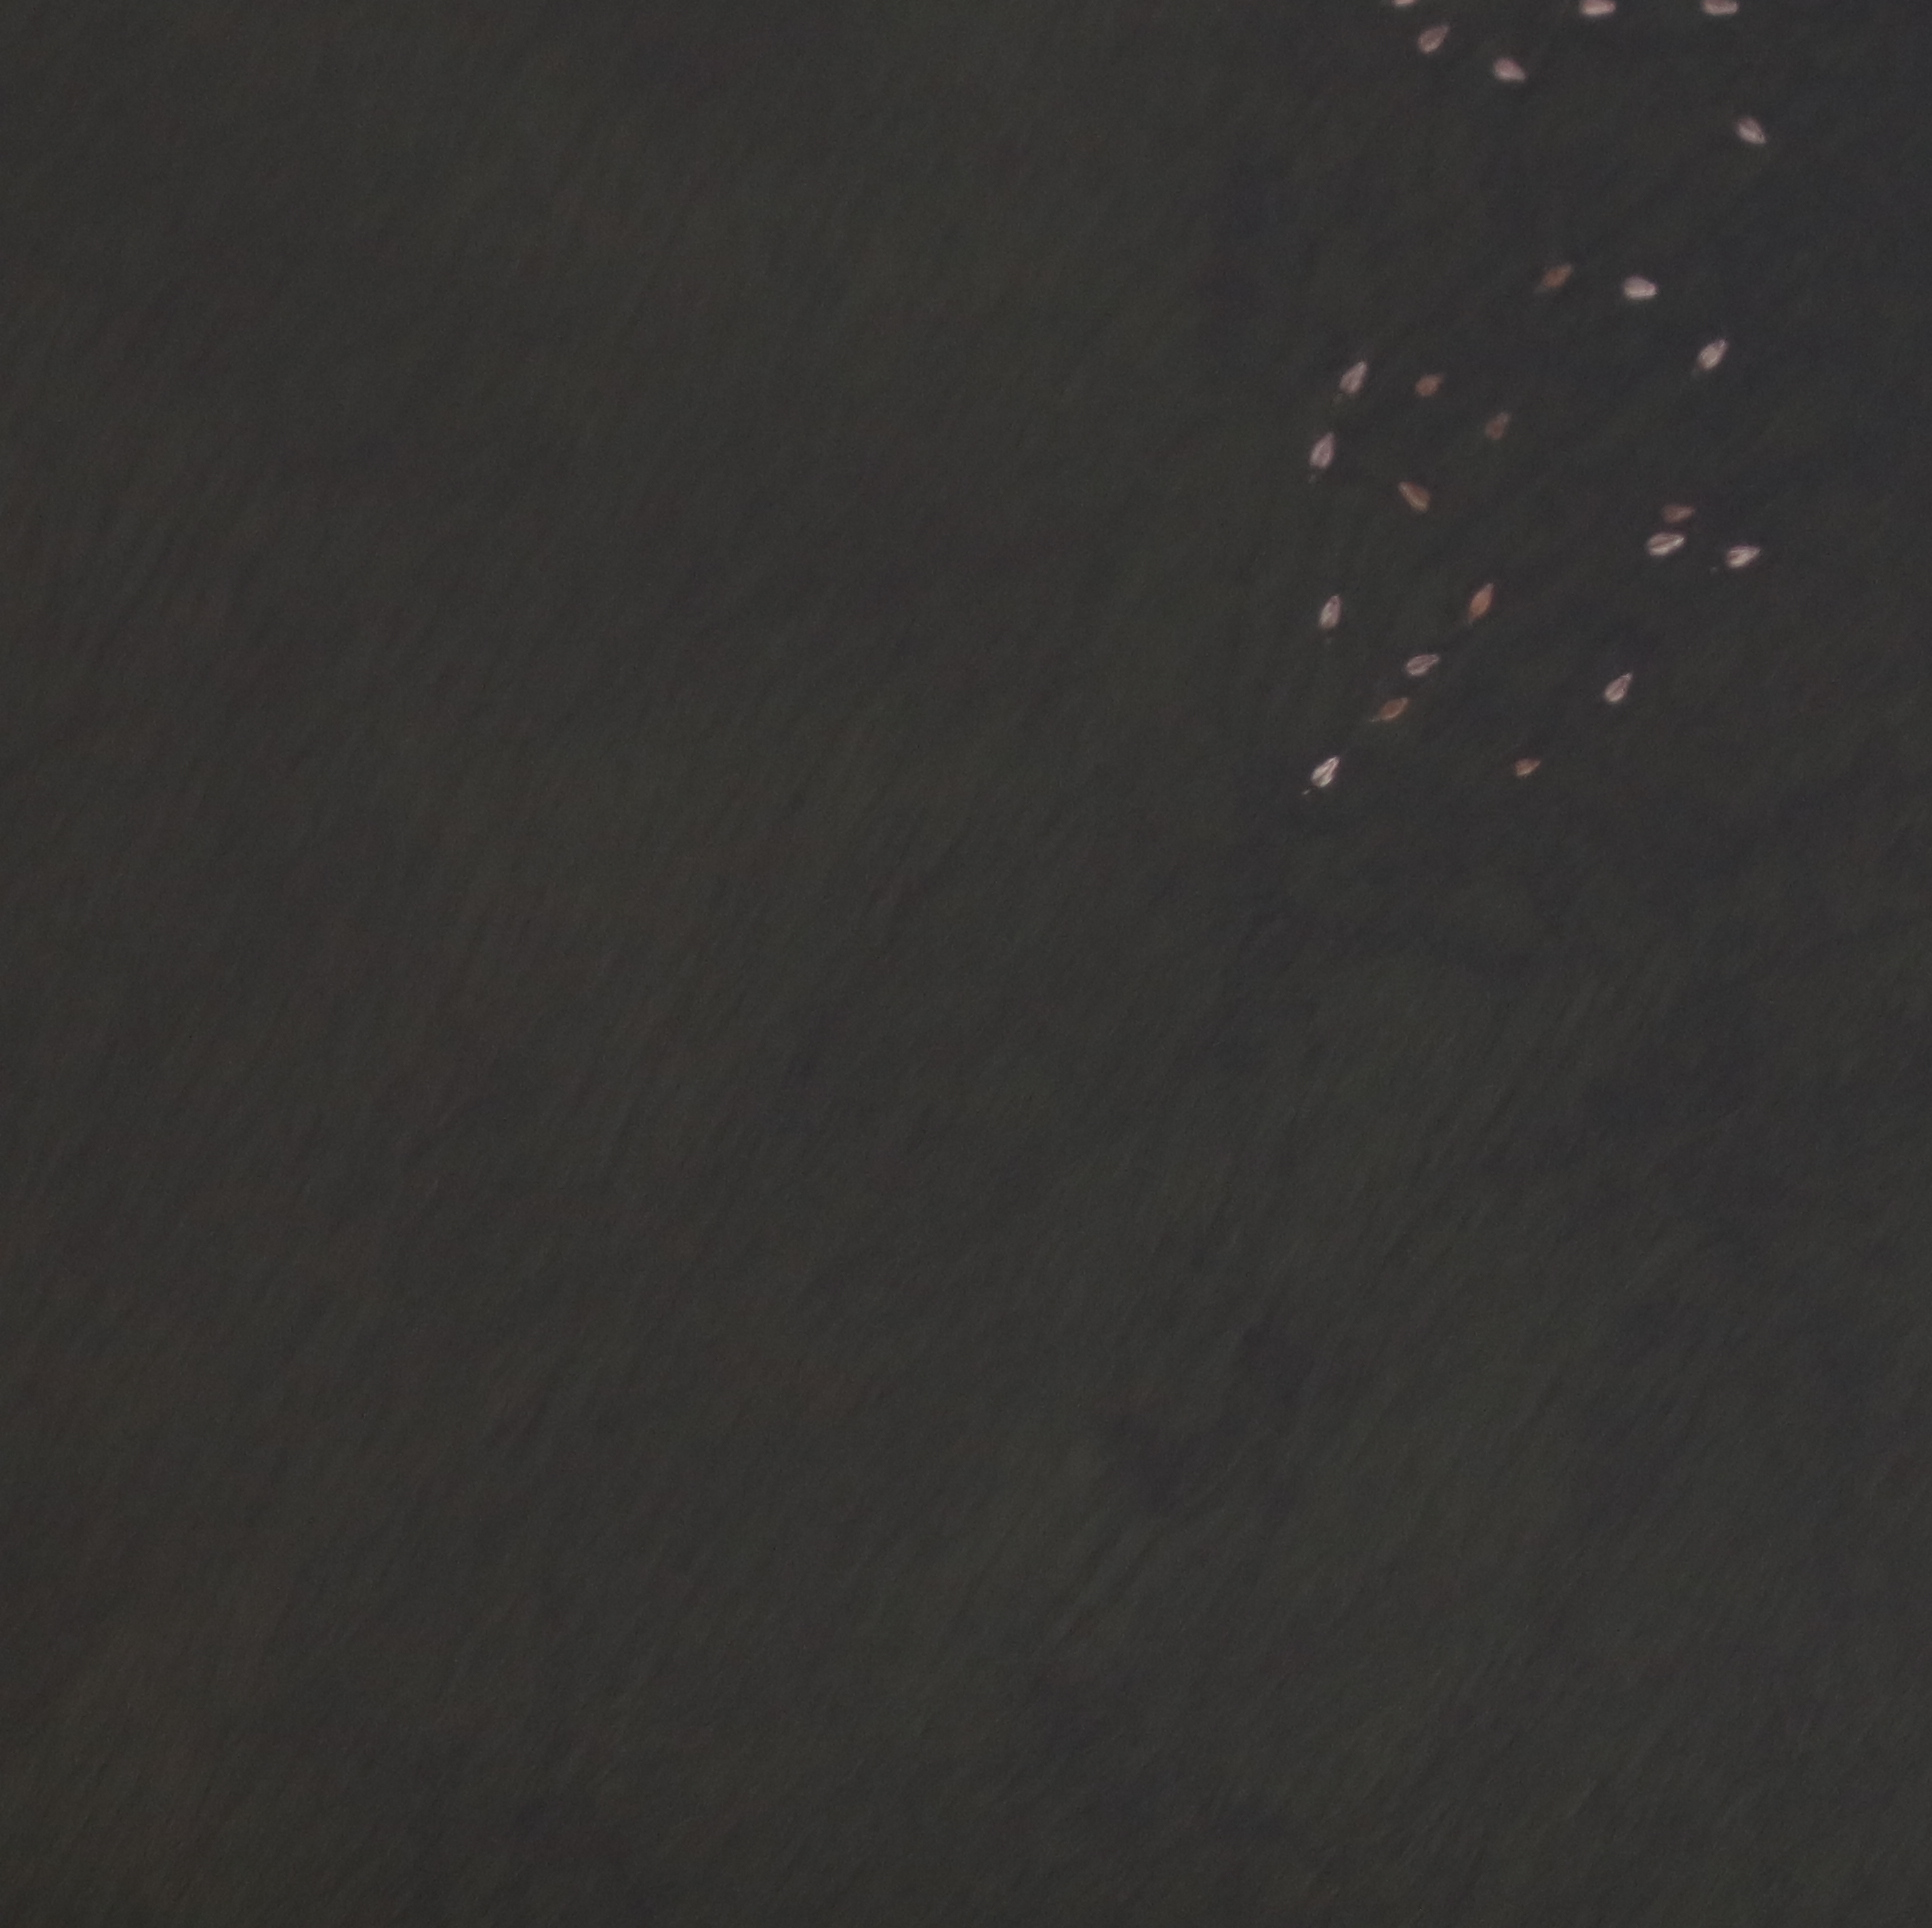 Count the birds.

23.